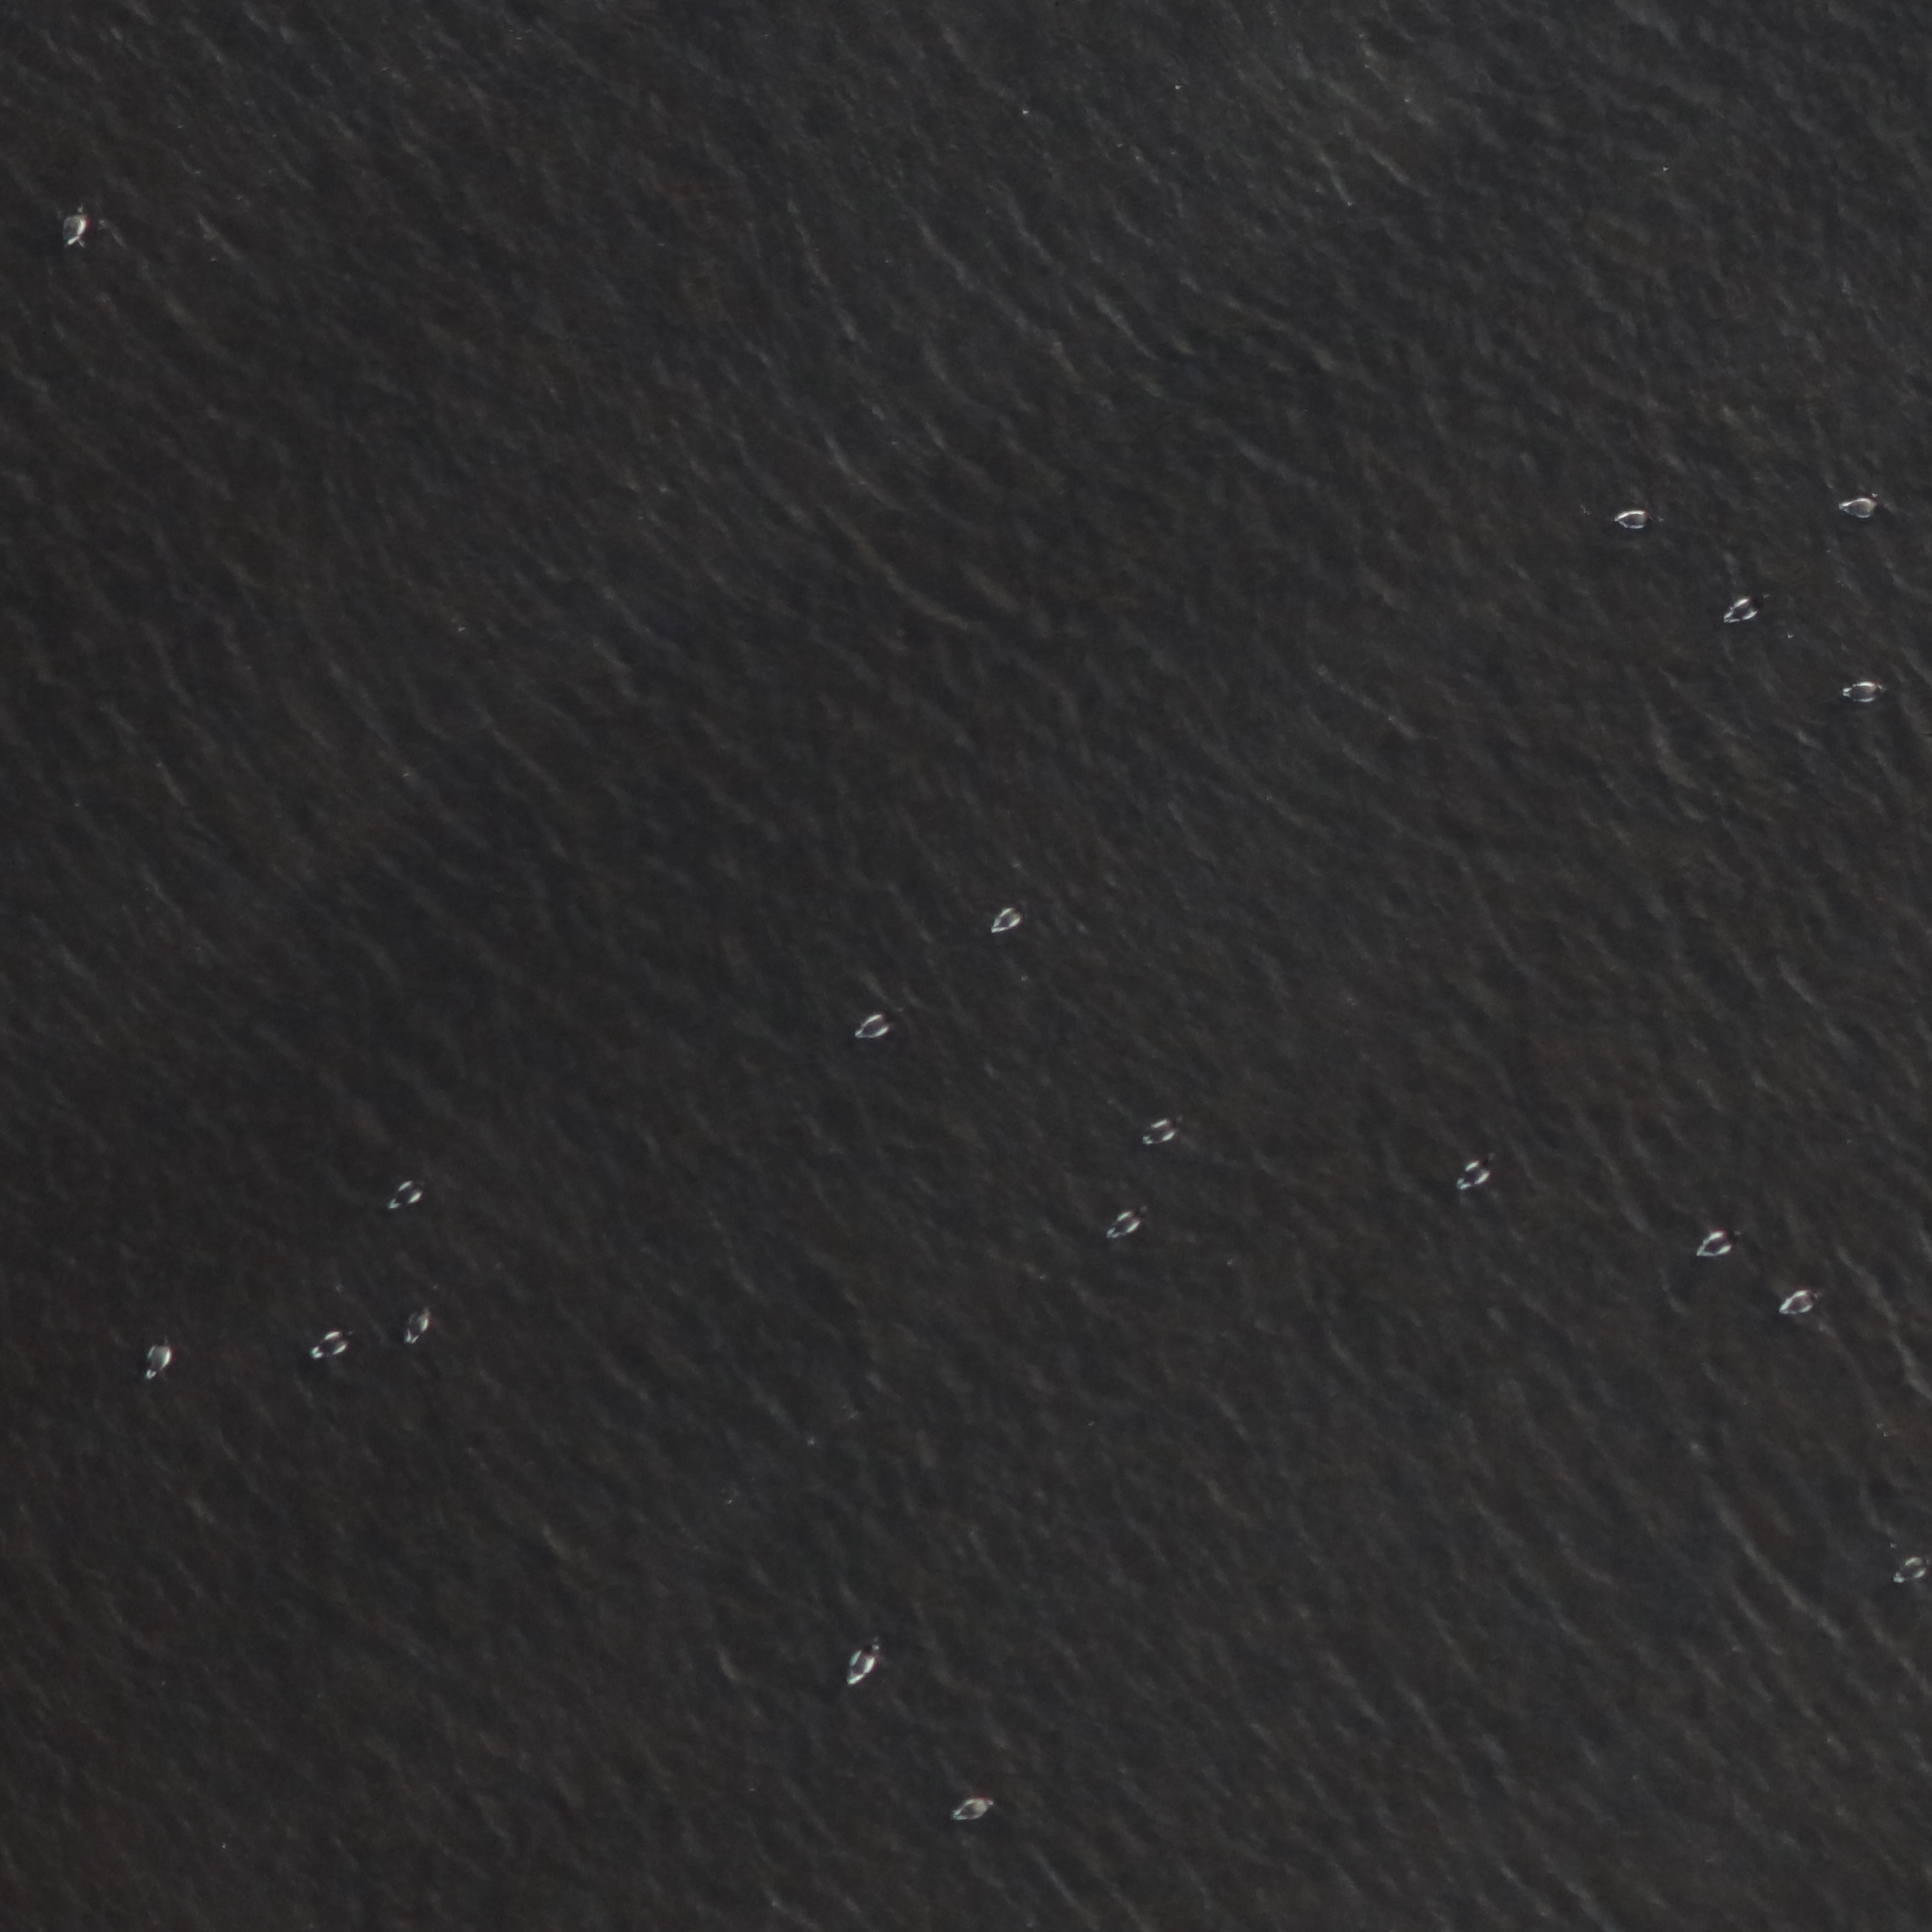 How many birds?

19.